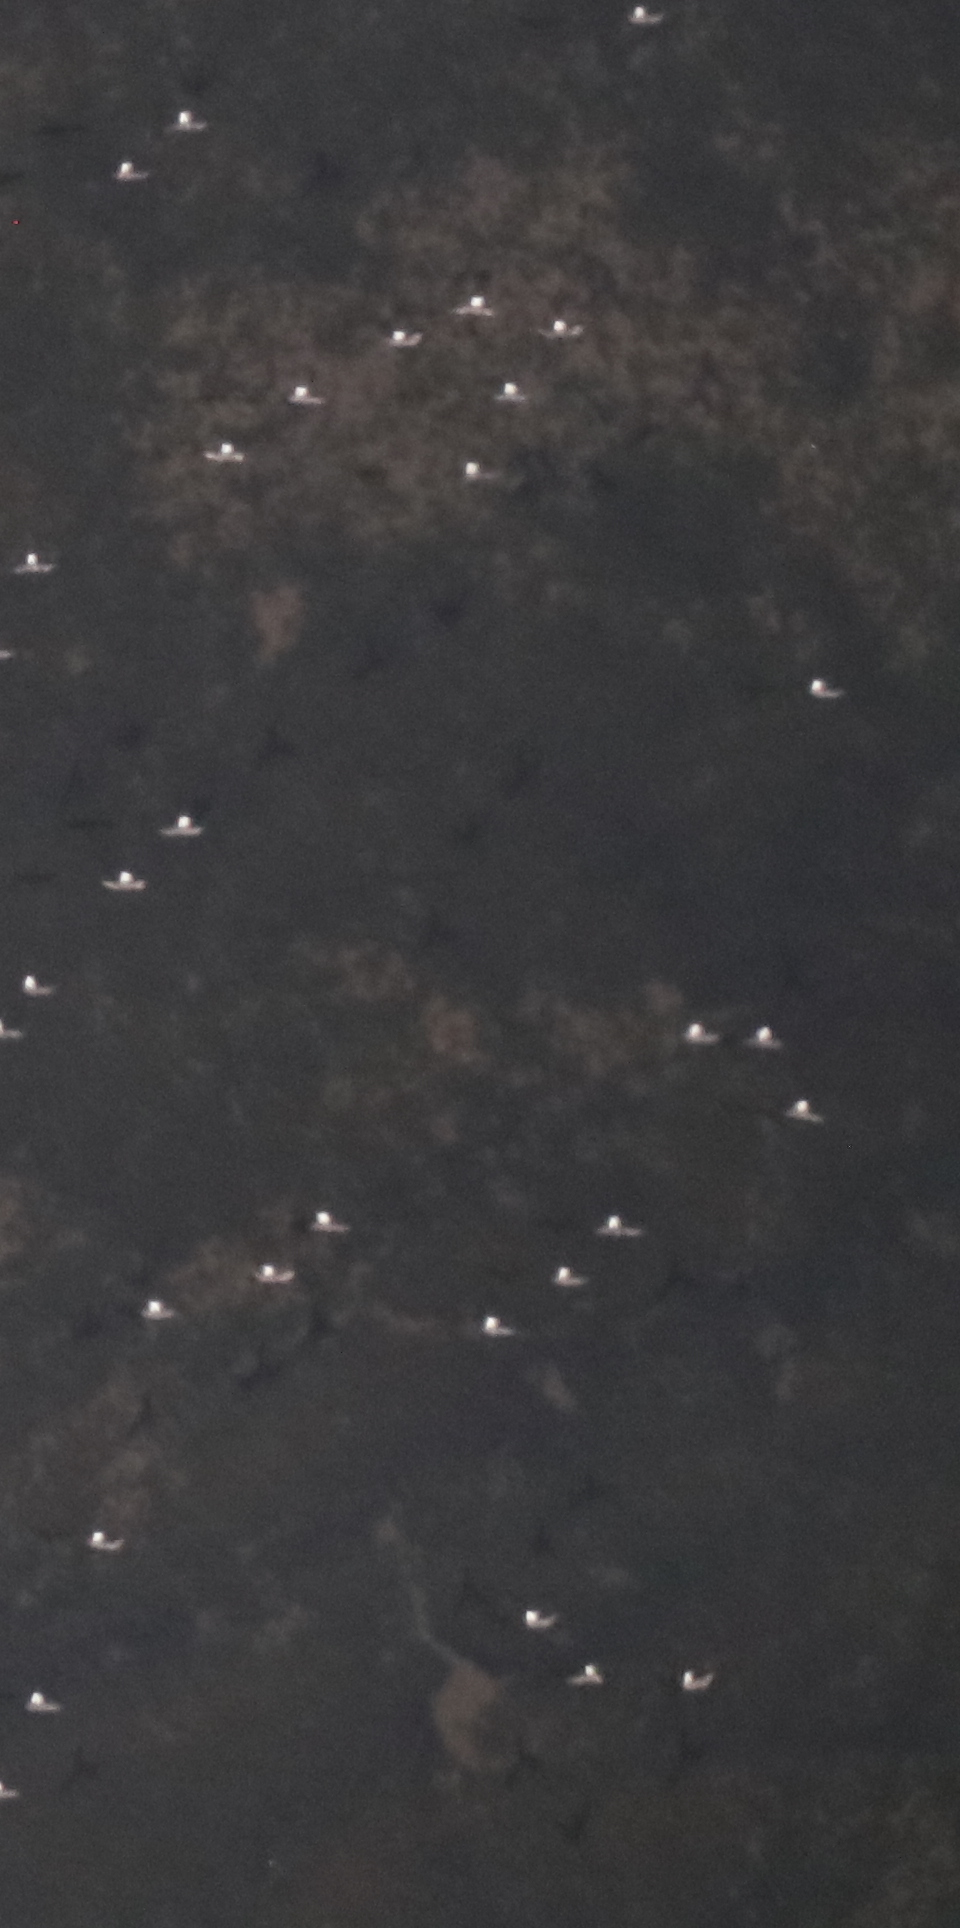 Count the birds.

30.